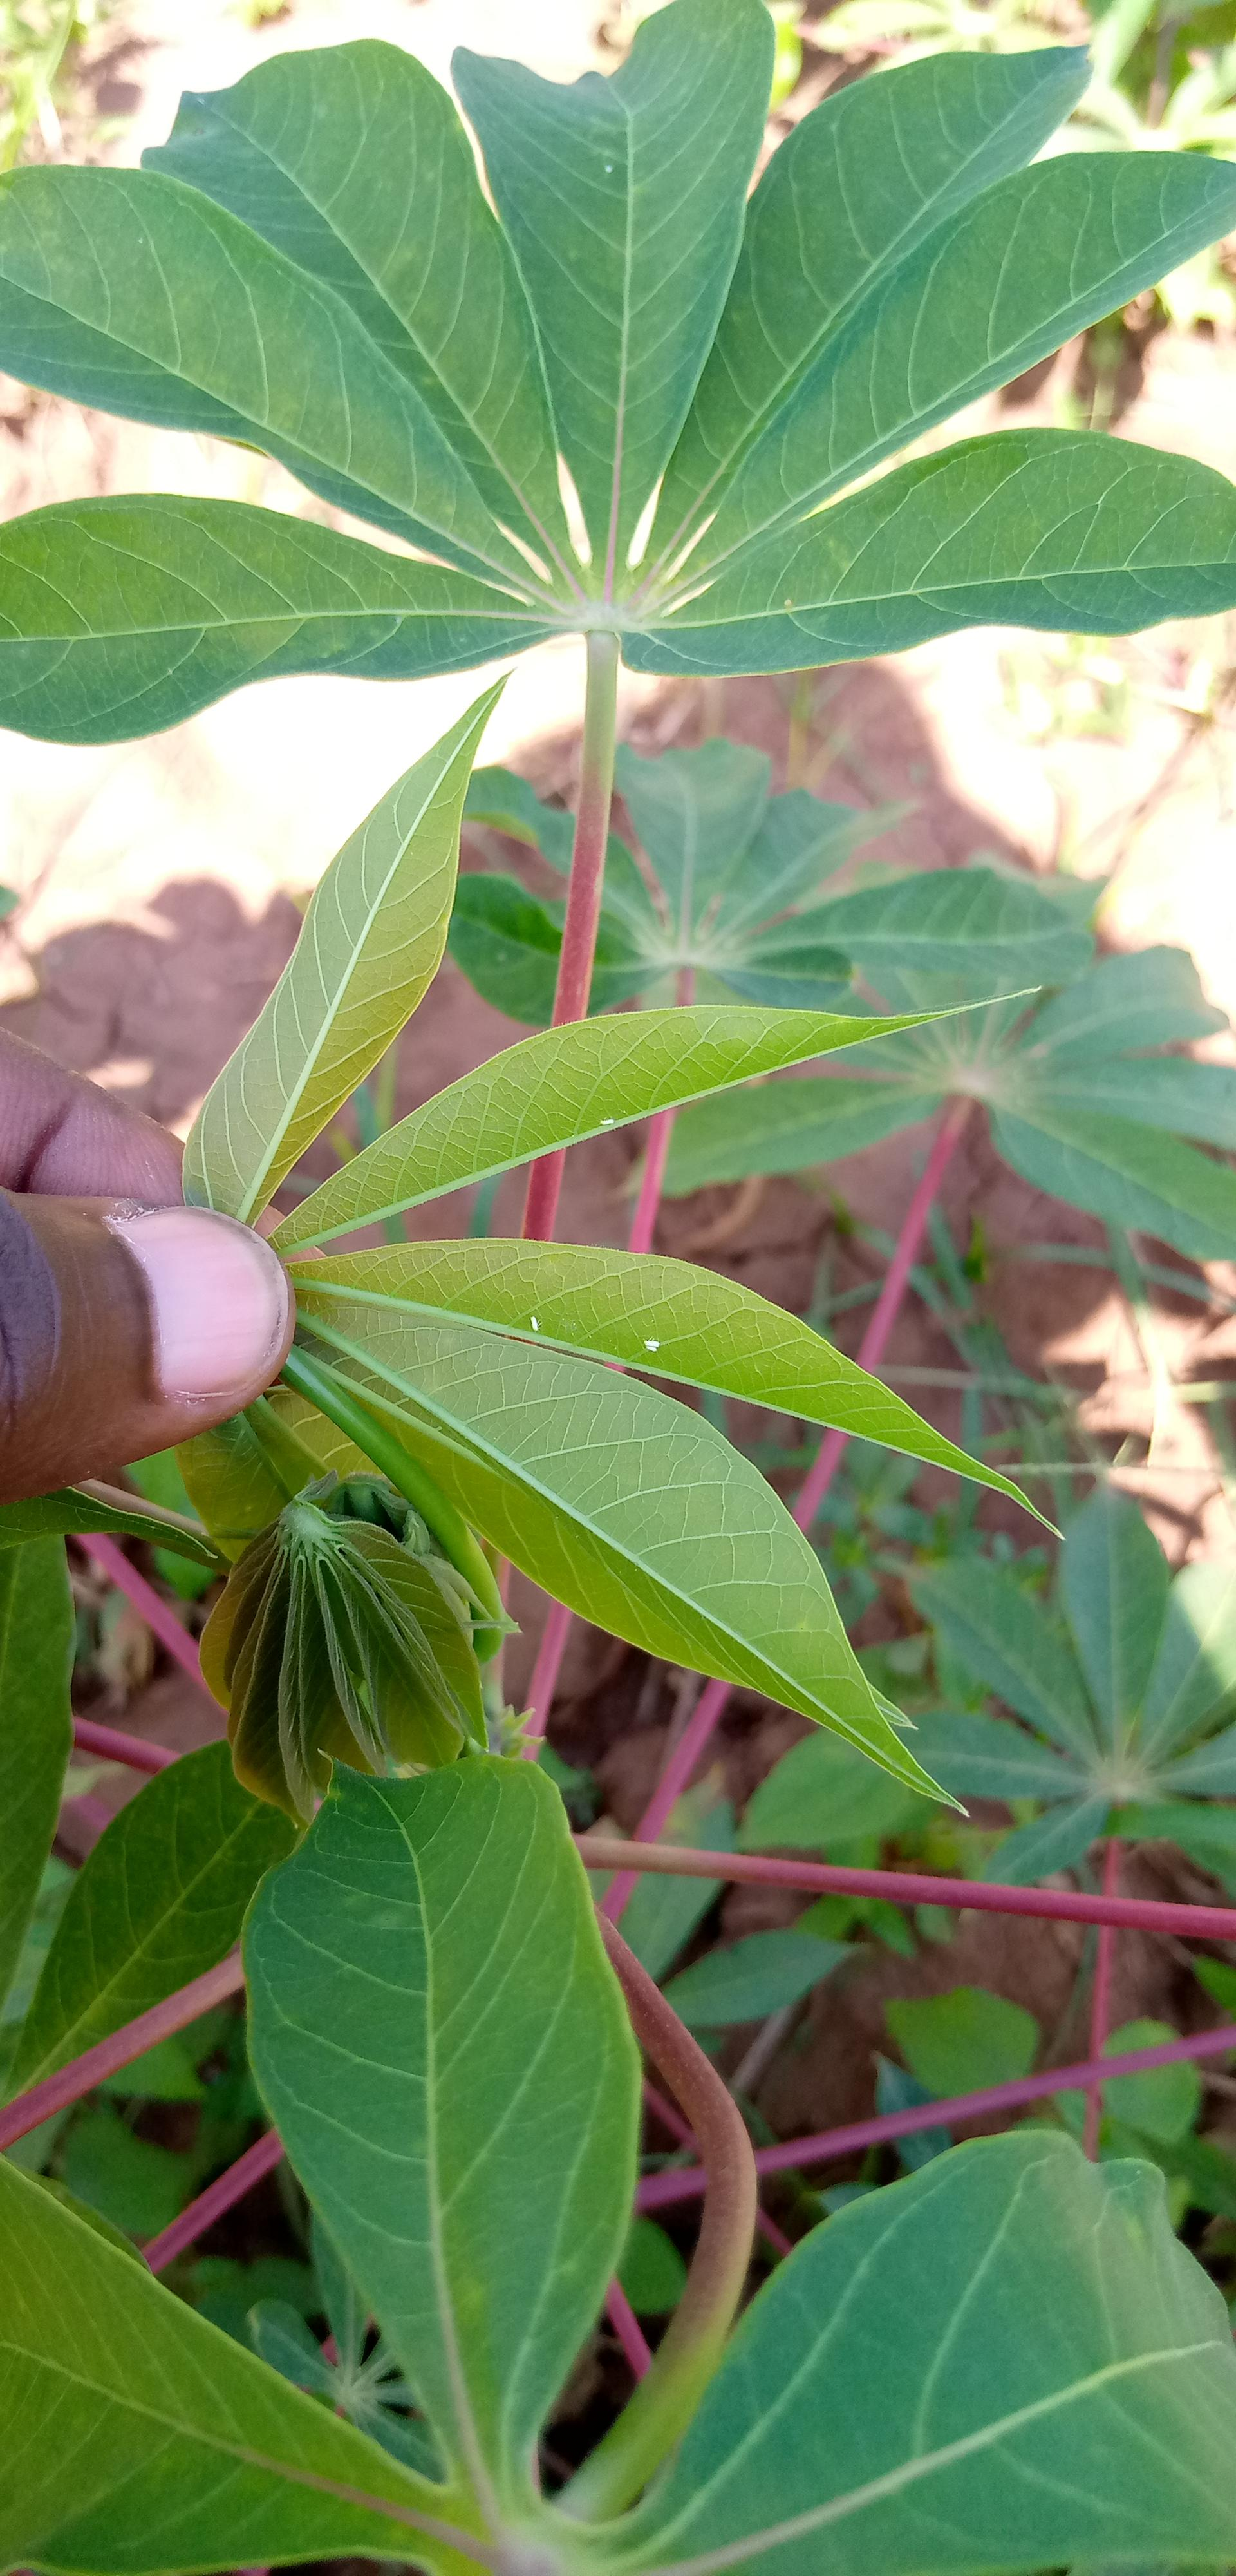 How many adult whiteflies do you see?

4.